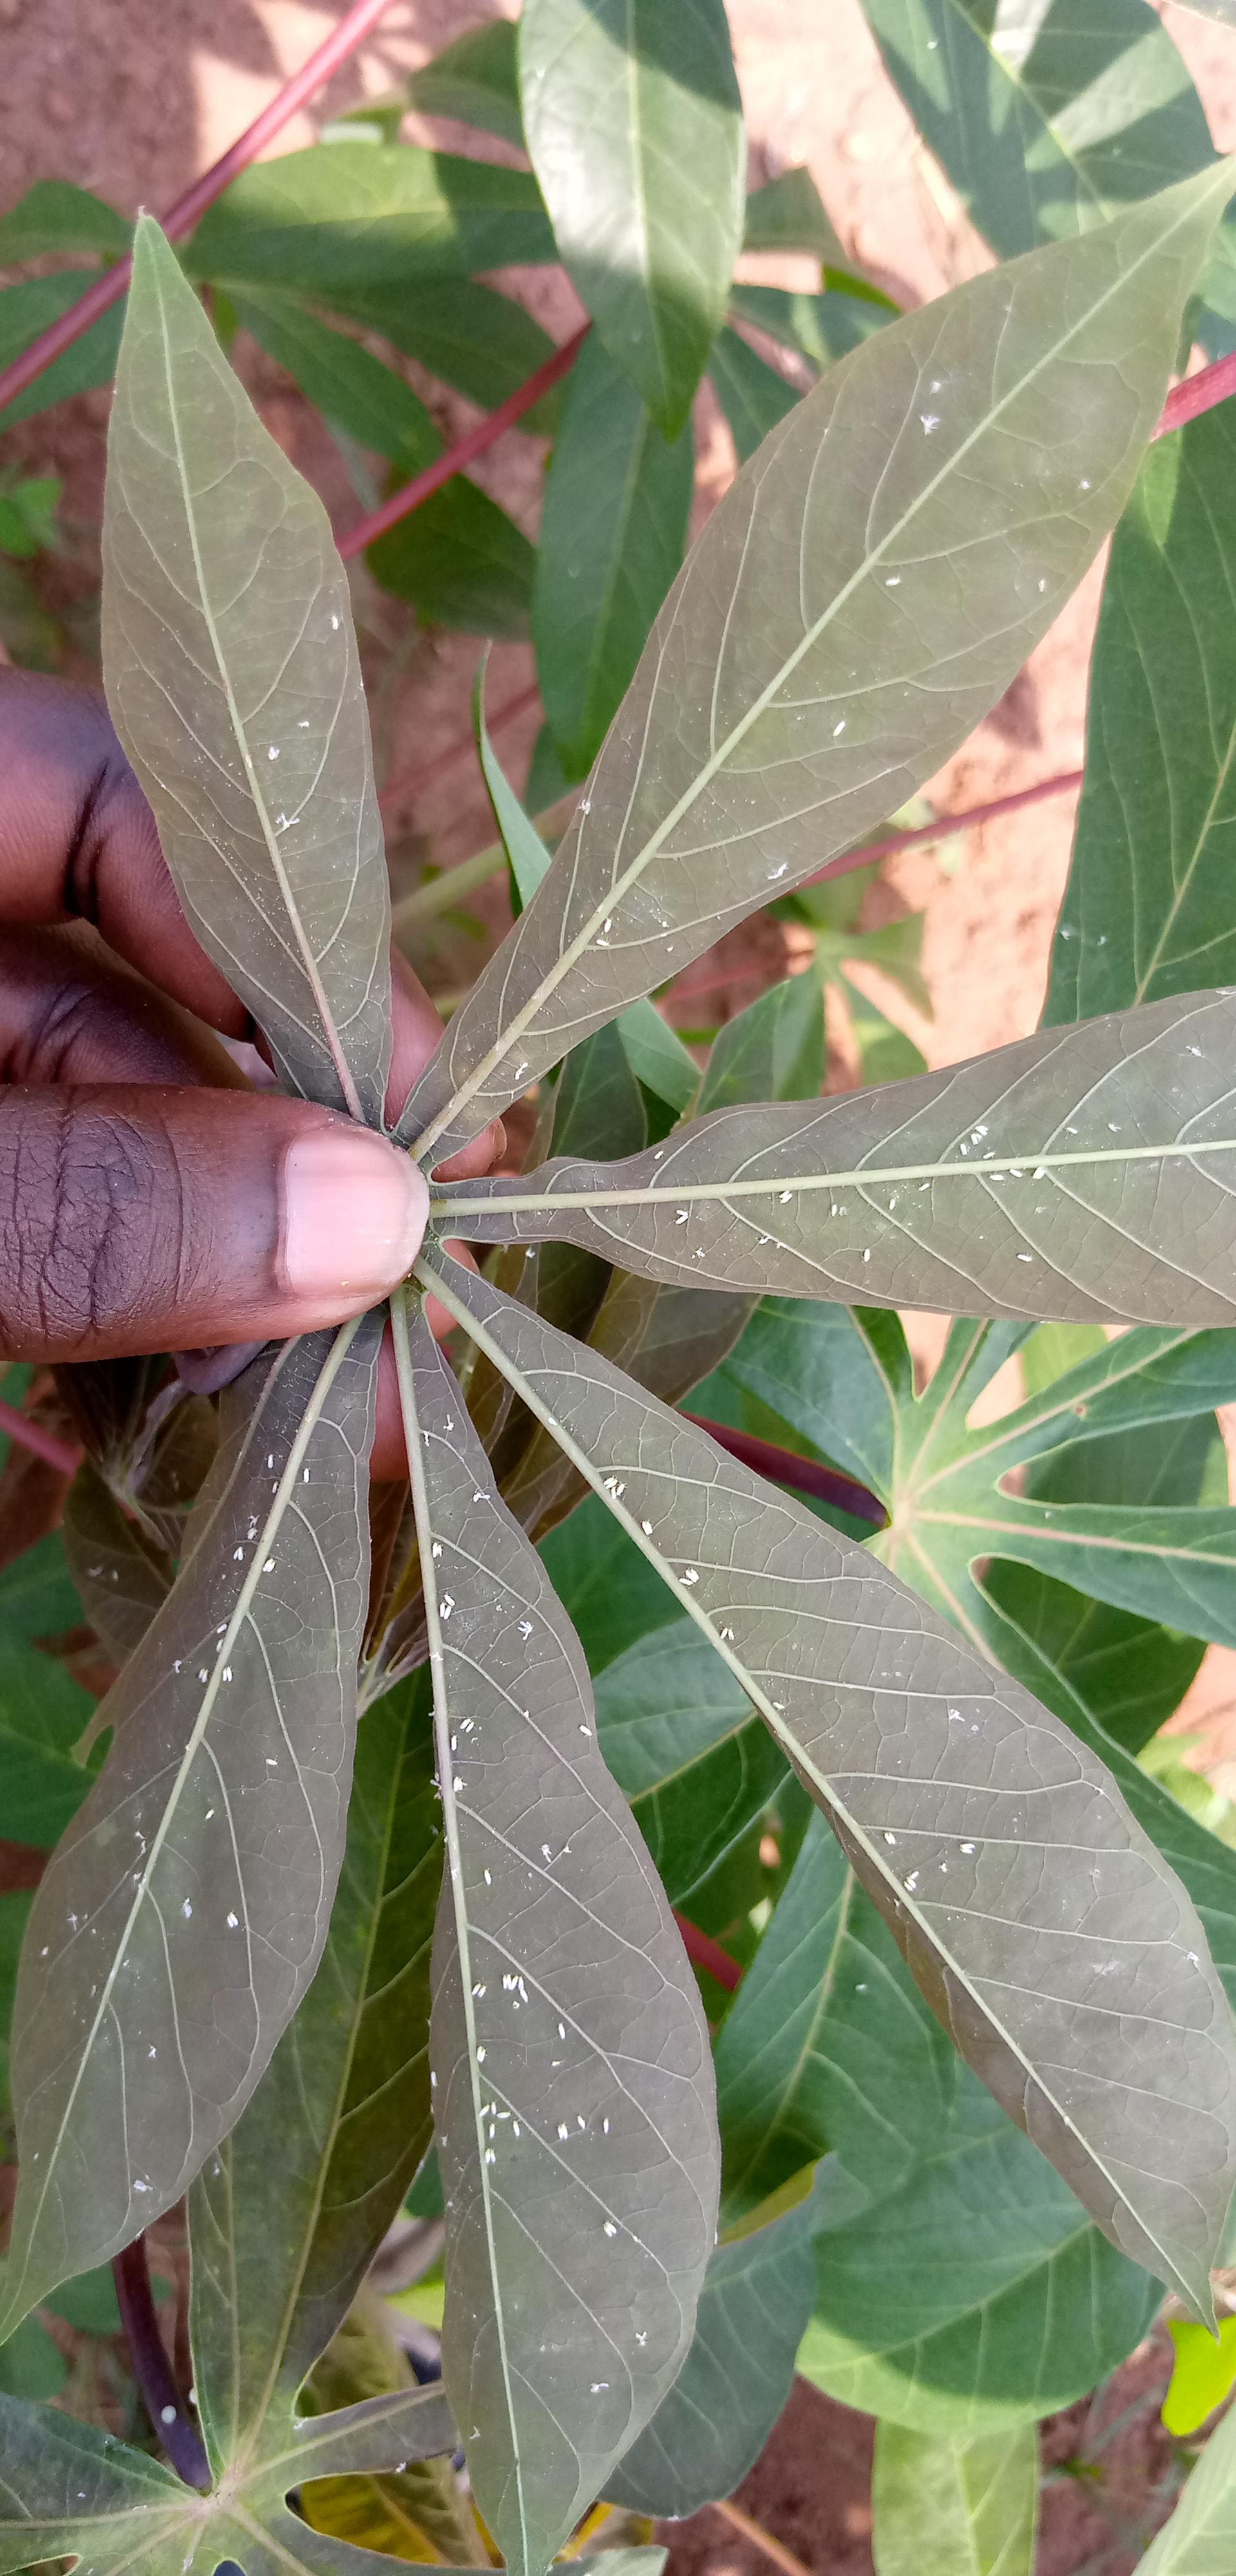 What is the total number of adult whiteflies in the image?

74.